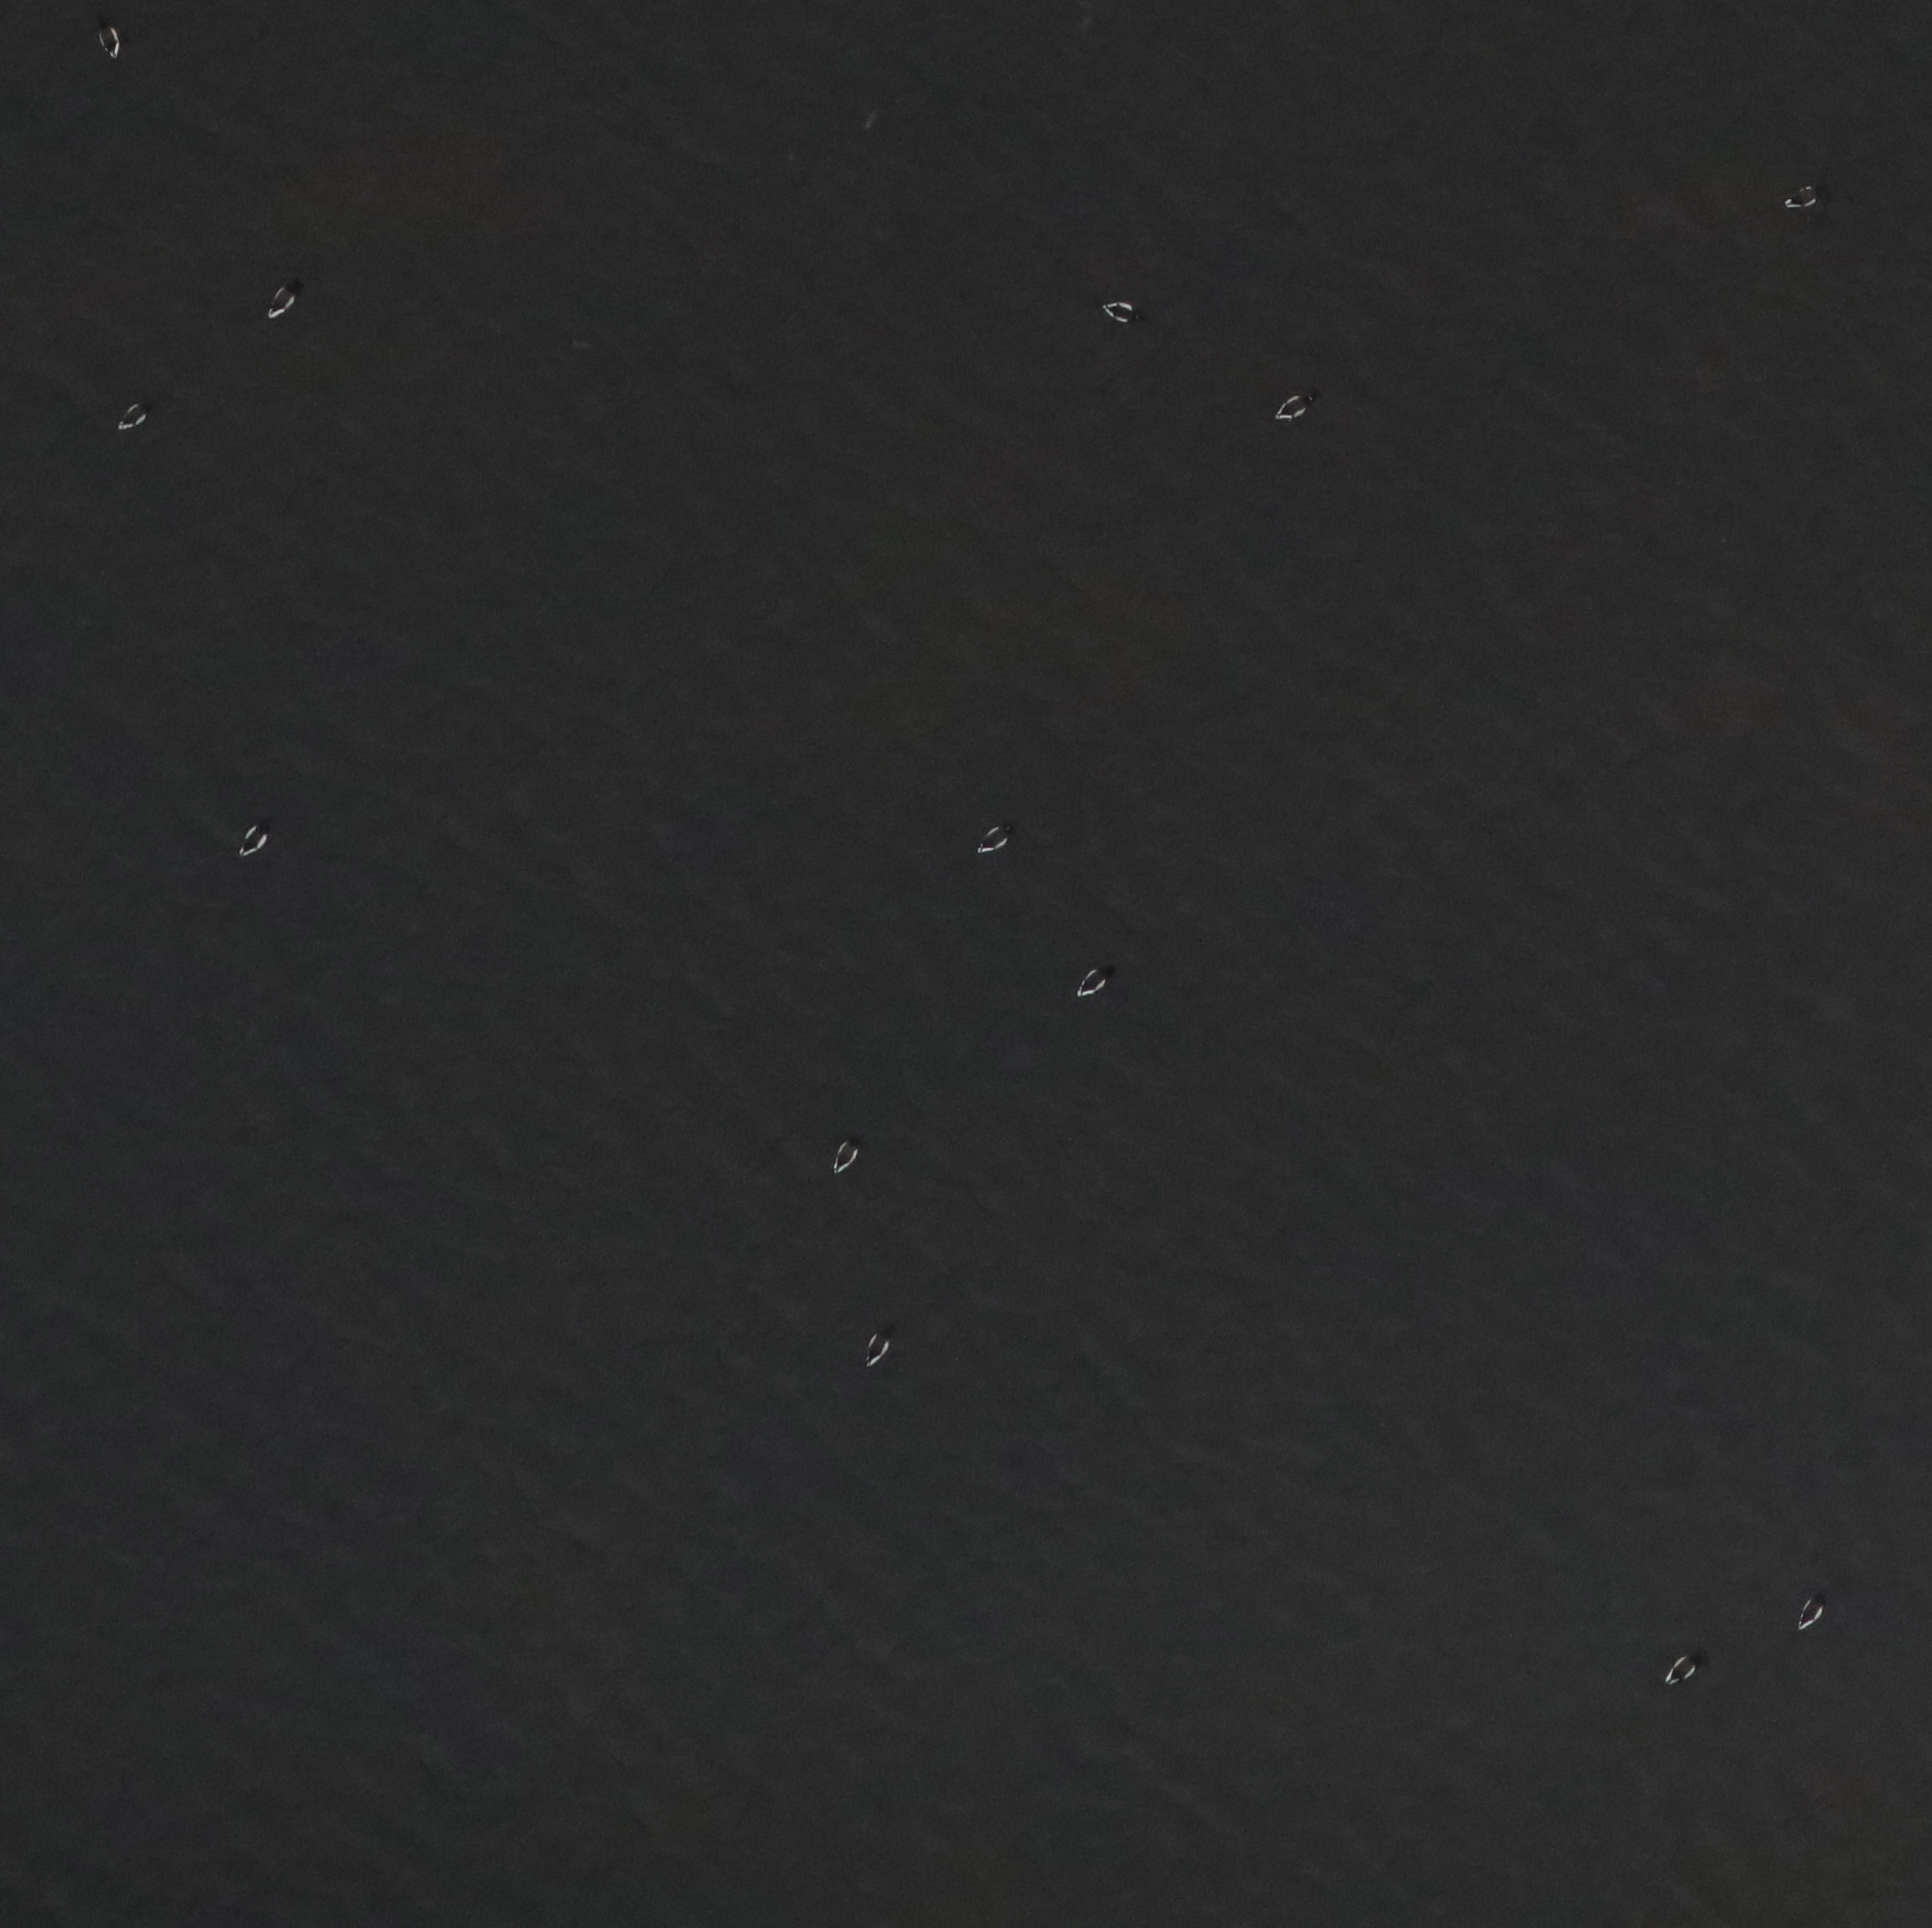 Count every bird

13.